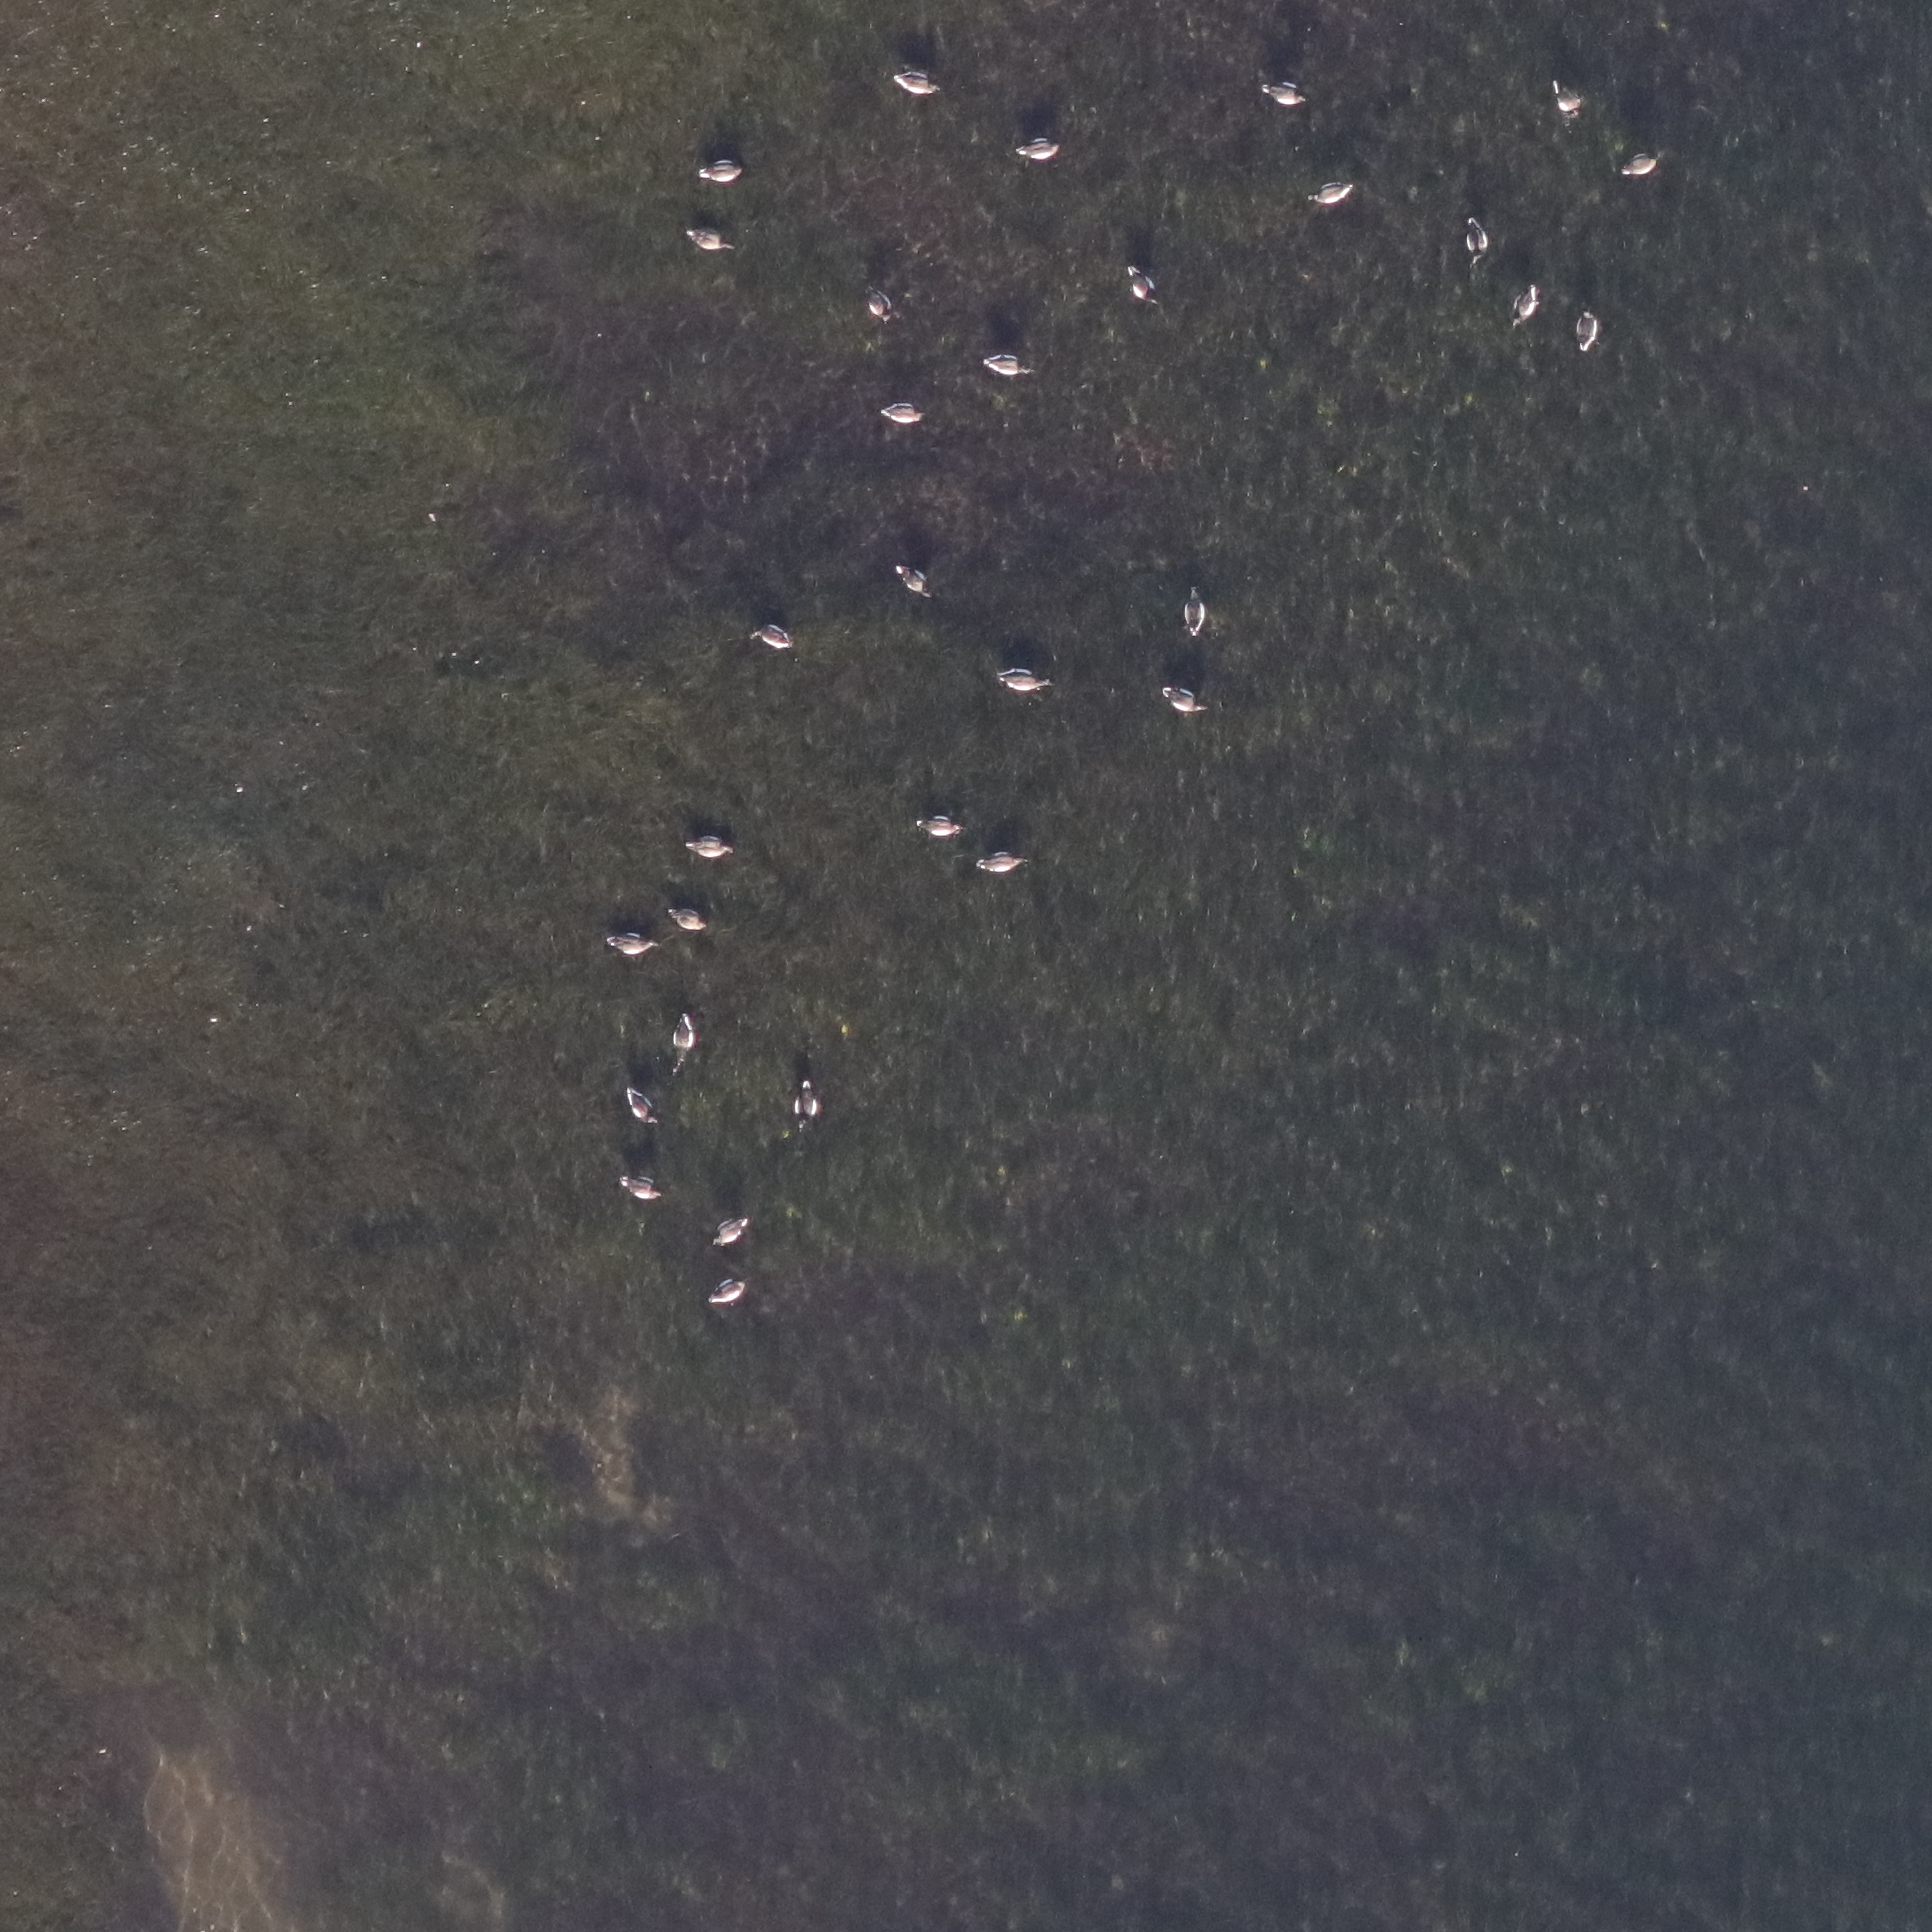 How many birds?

31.